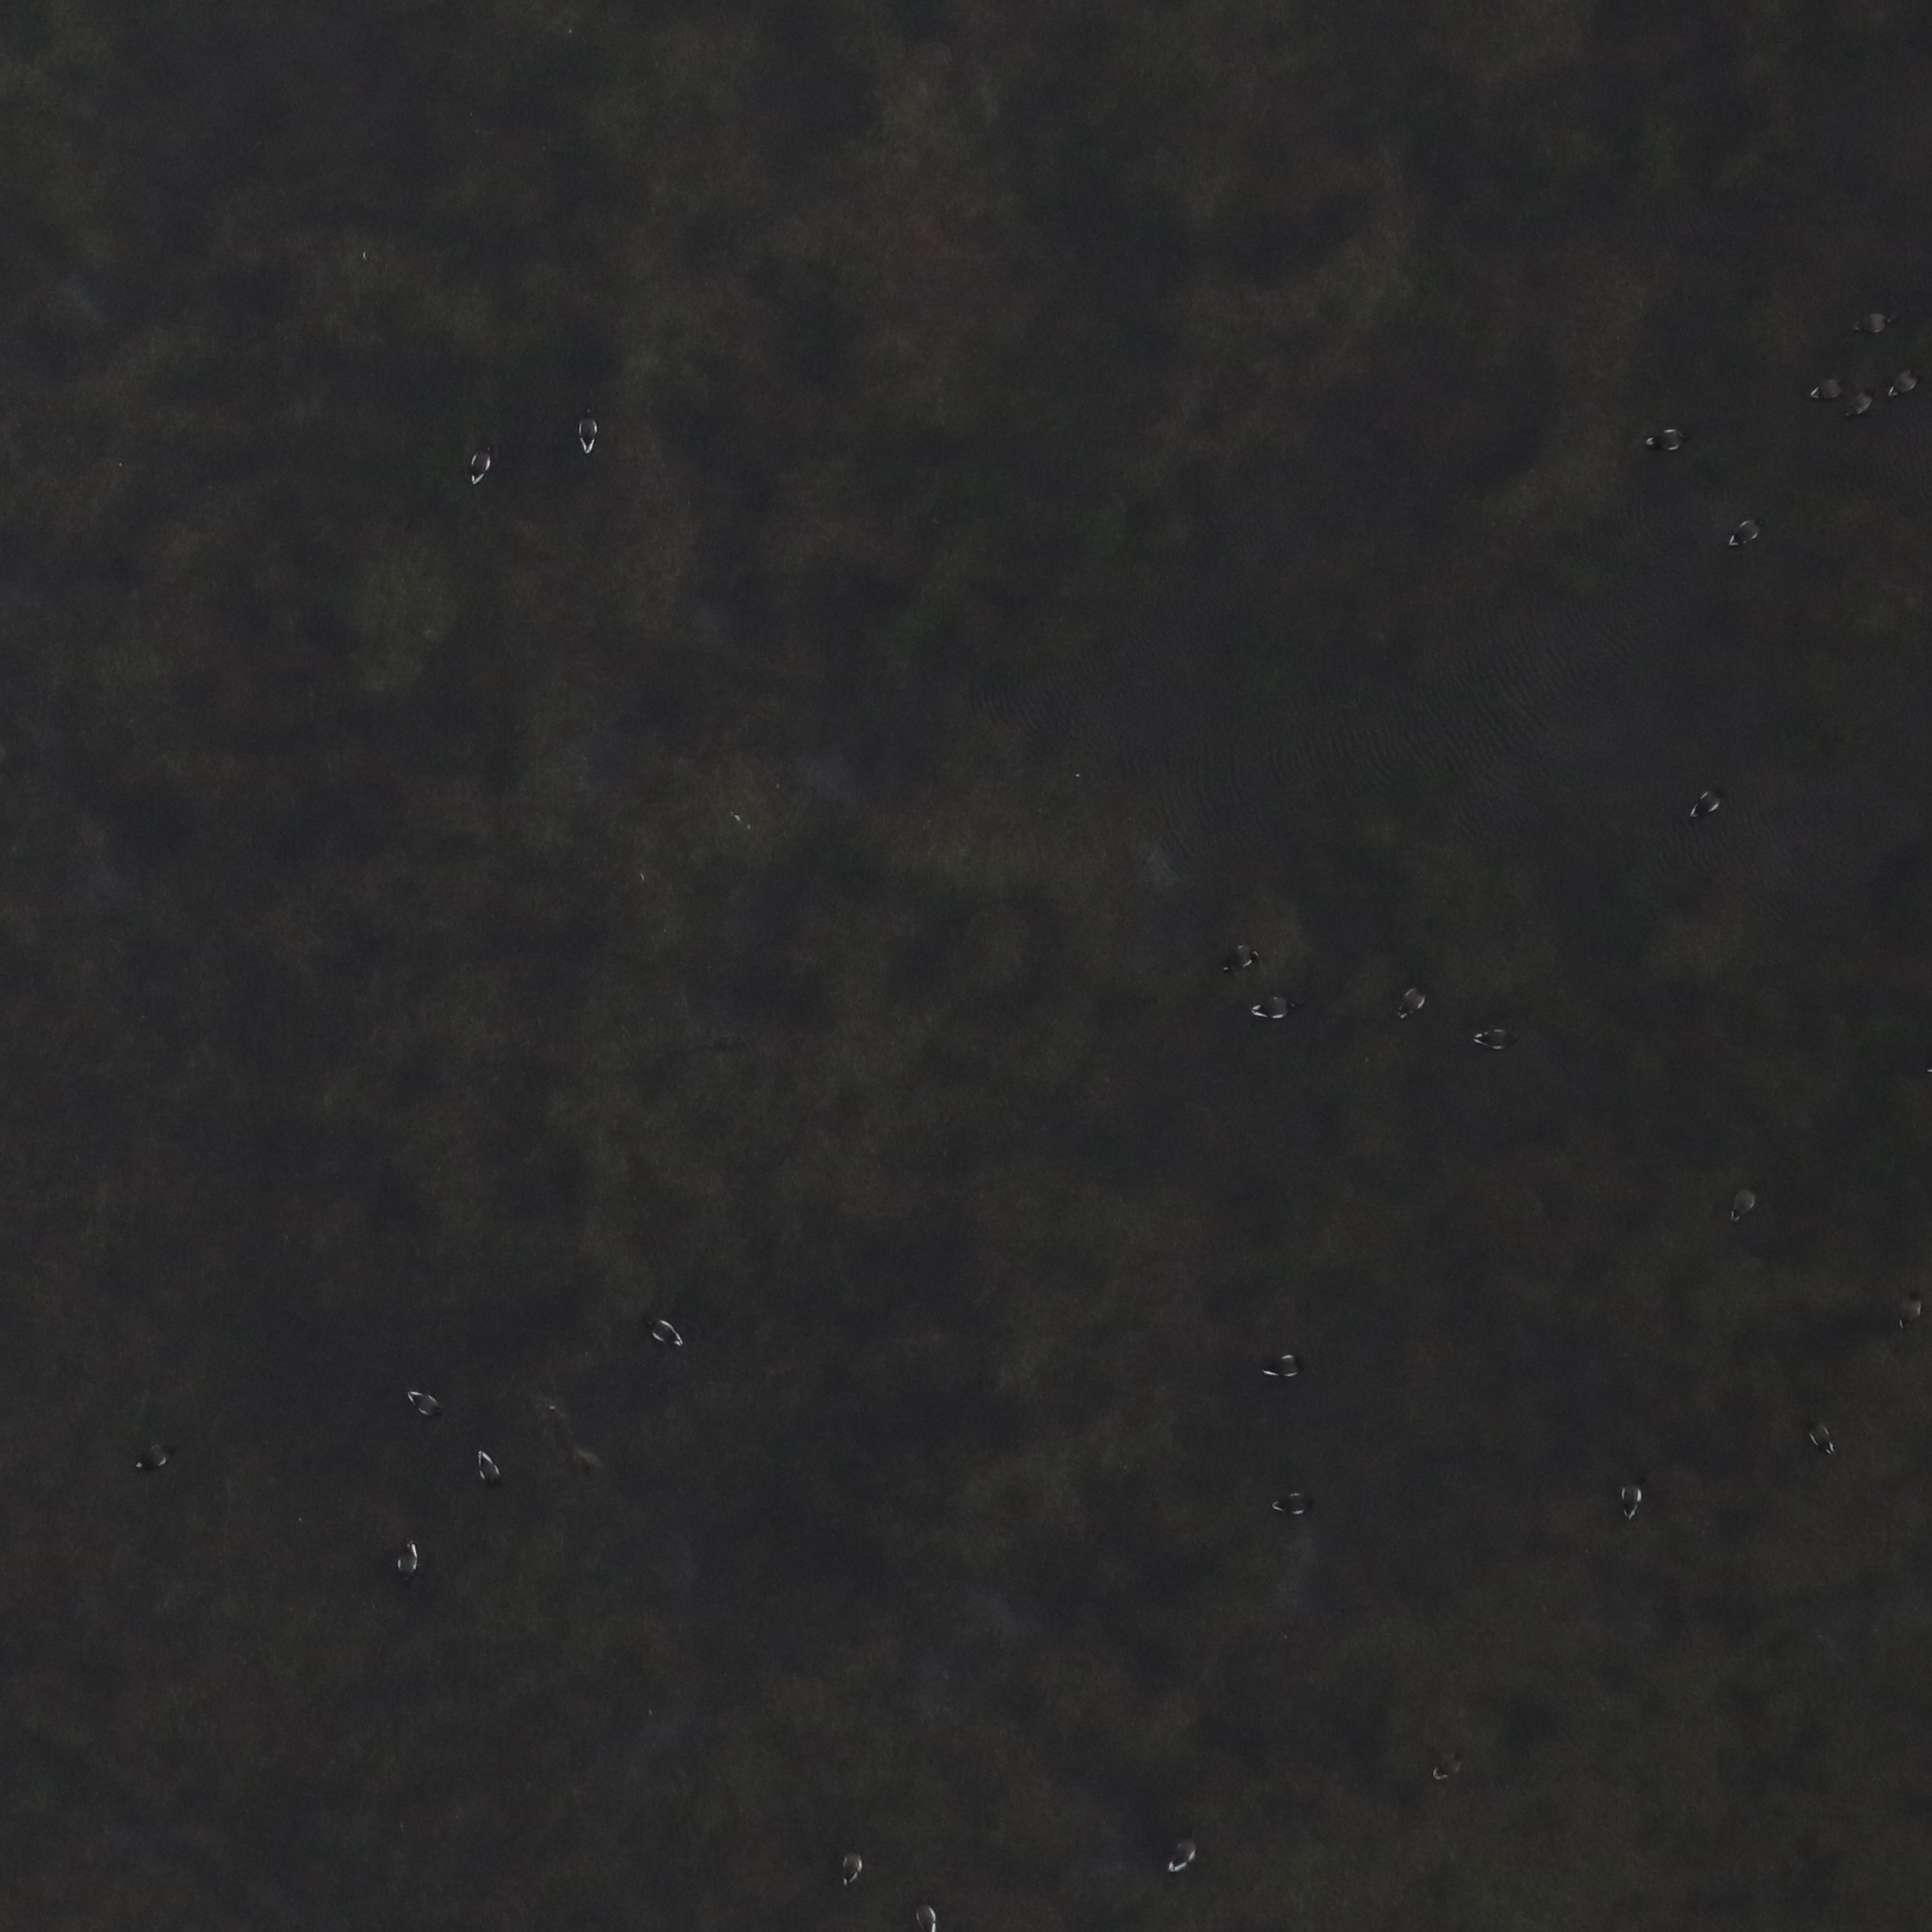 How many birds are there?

28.